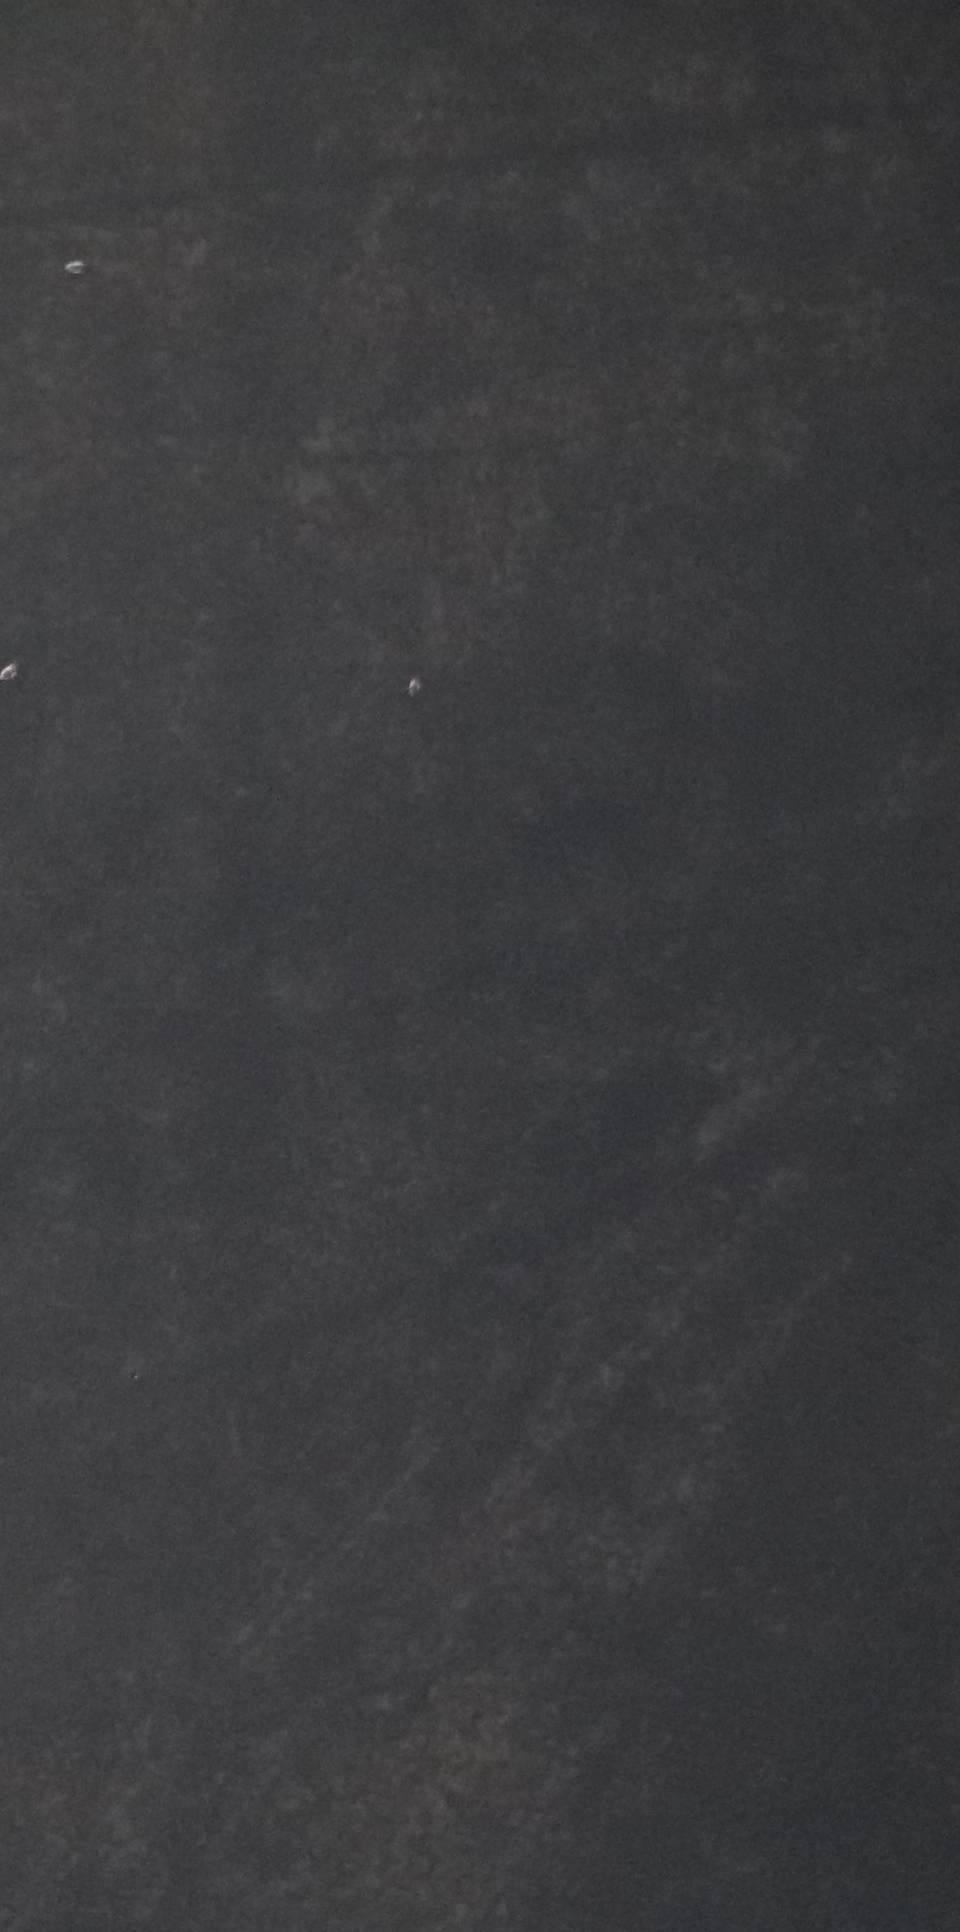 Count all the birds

3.